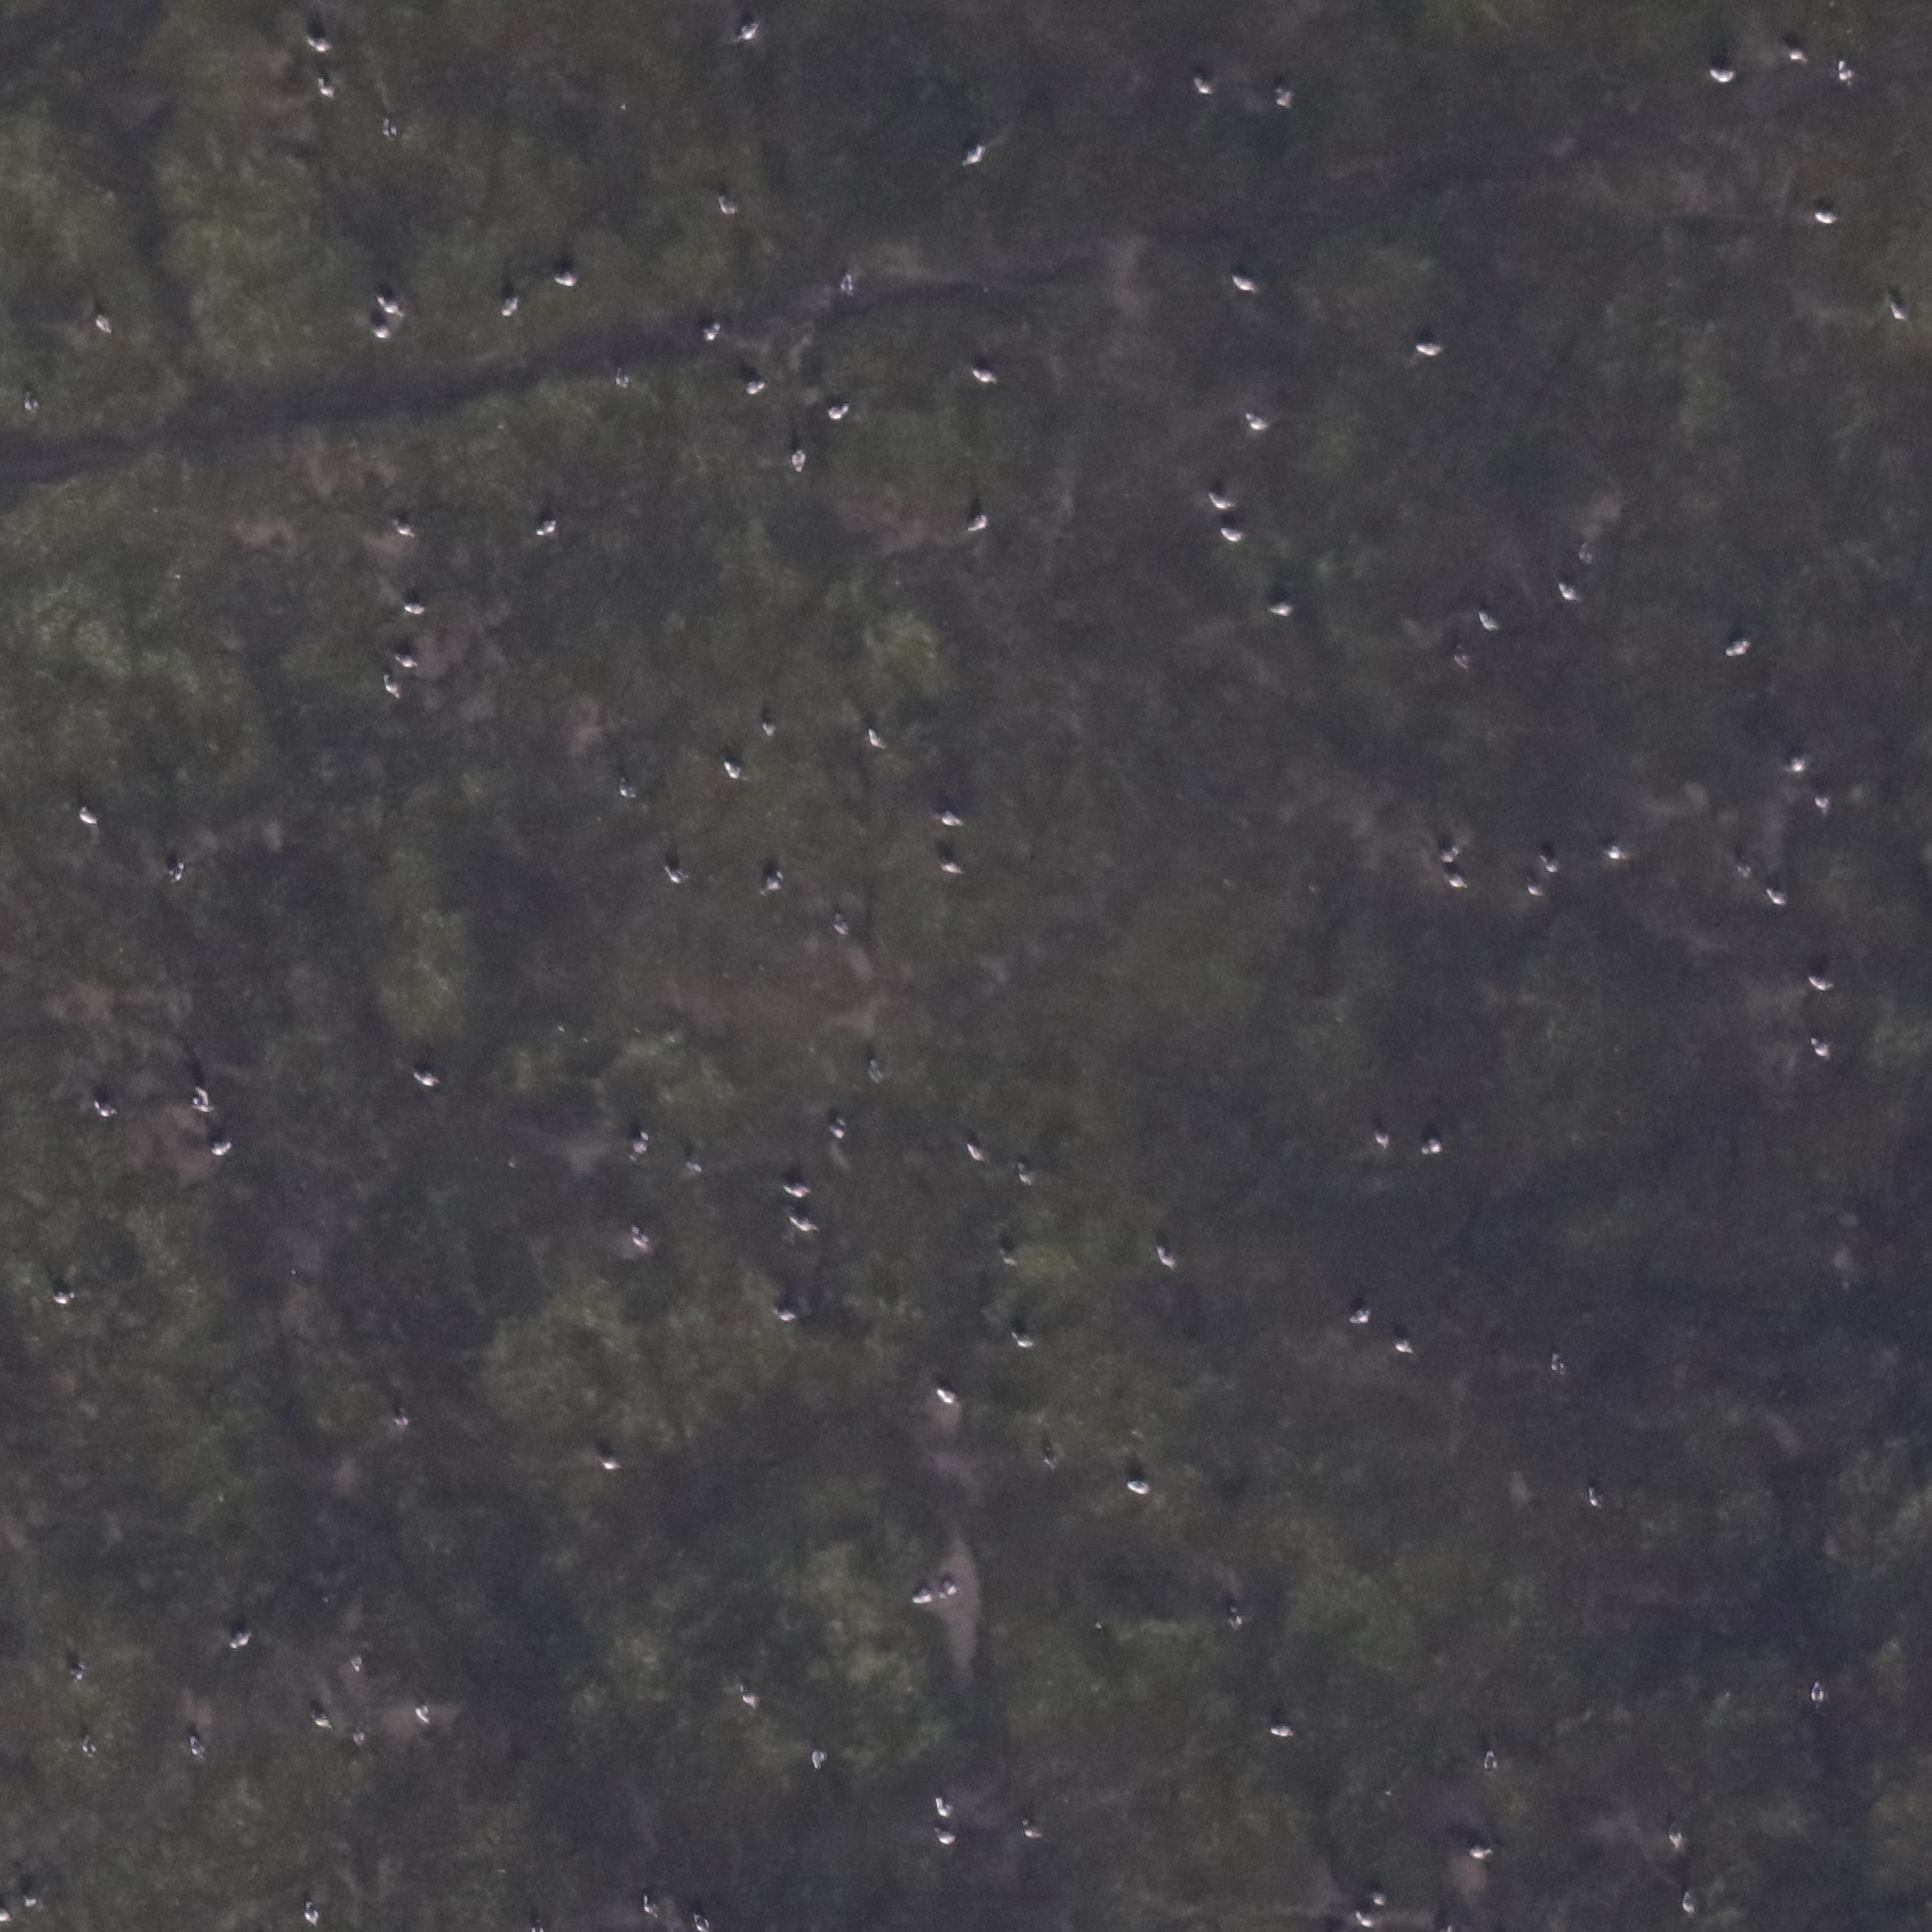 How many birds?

123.